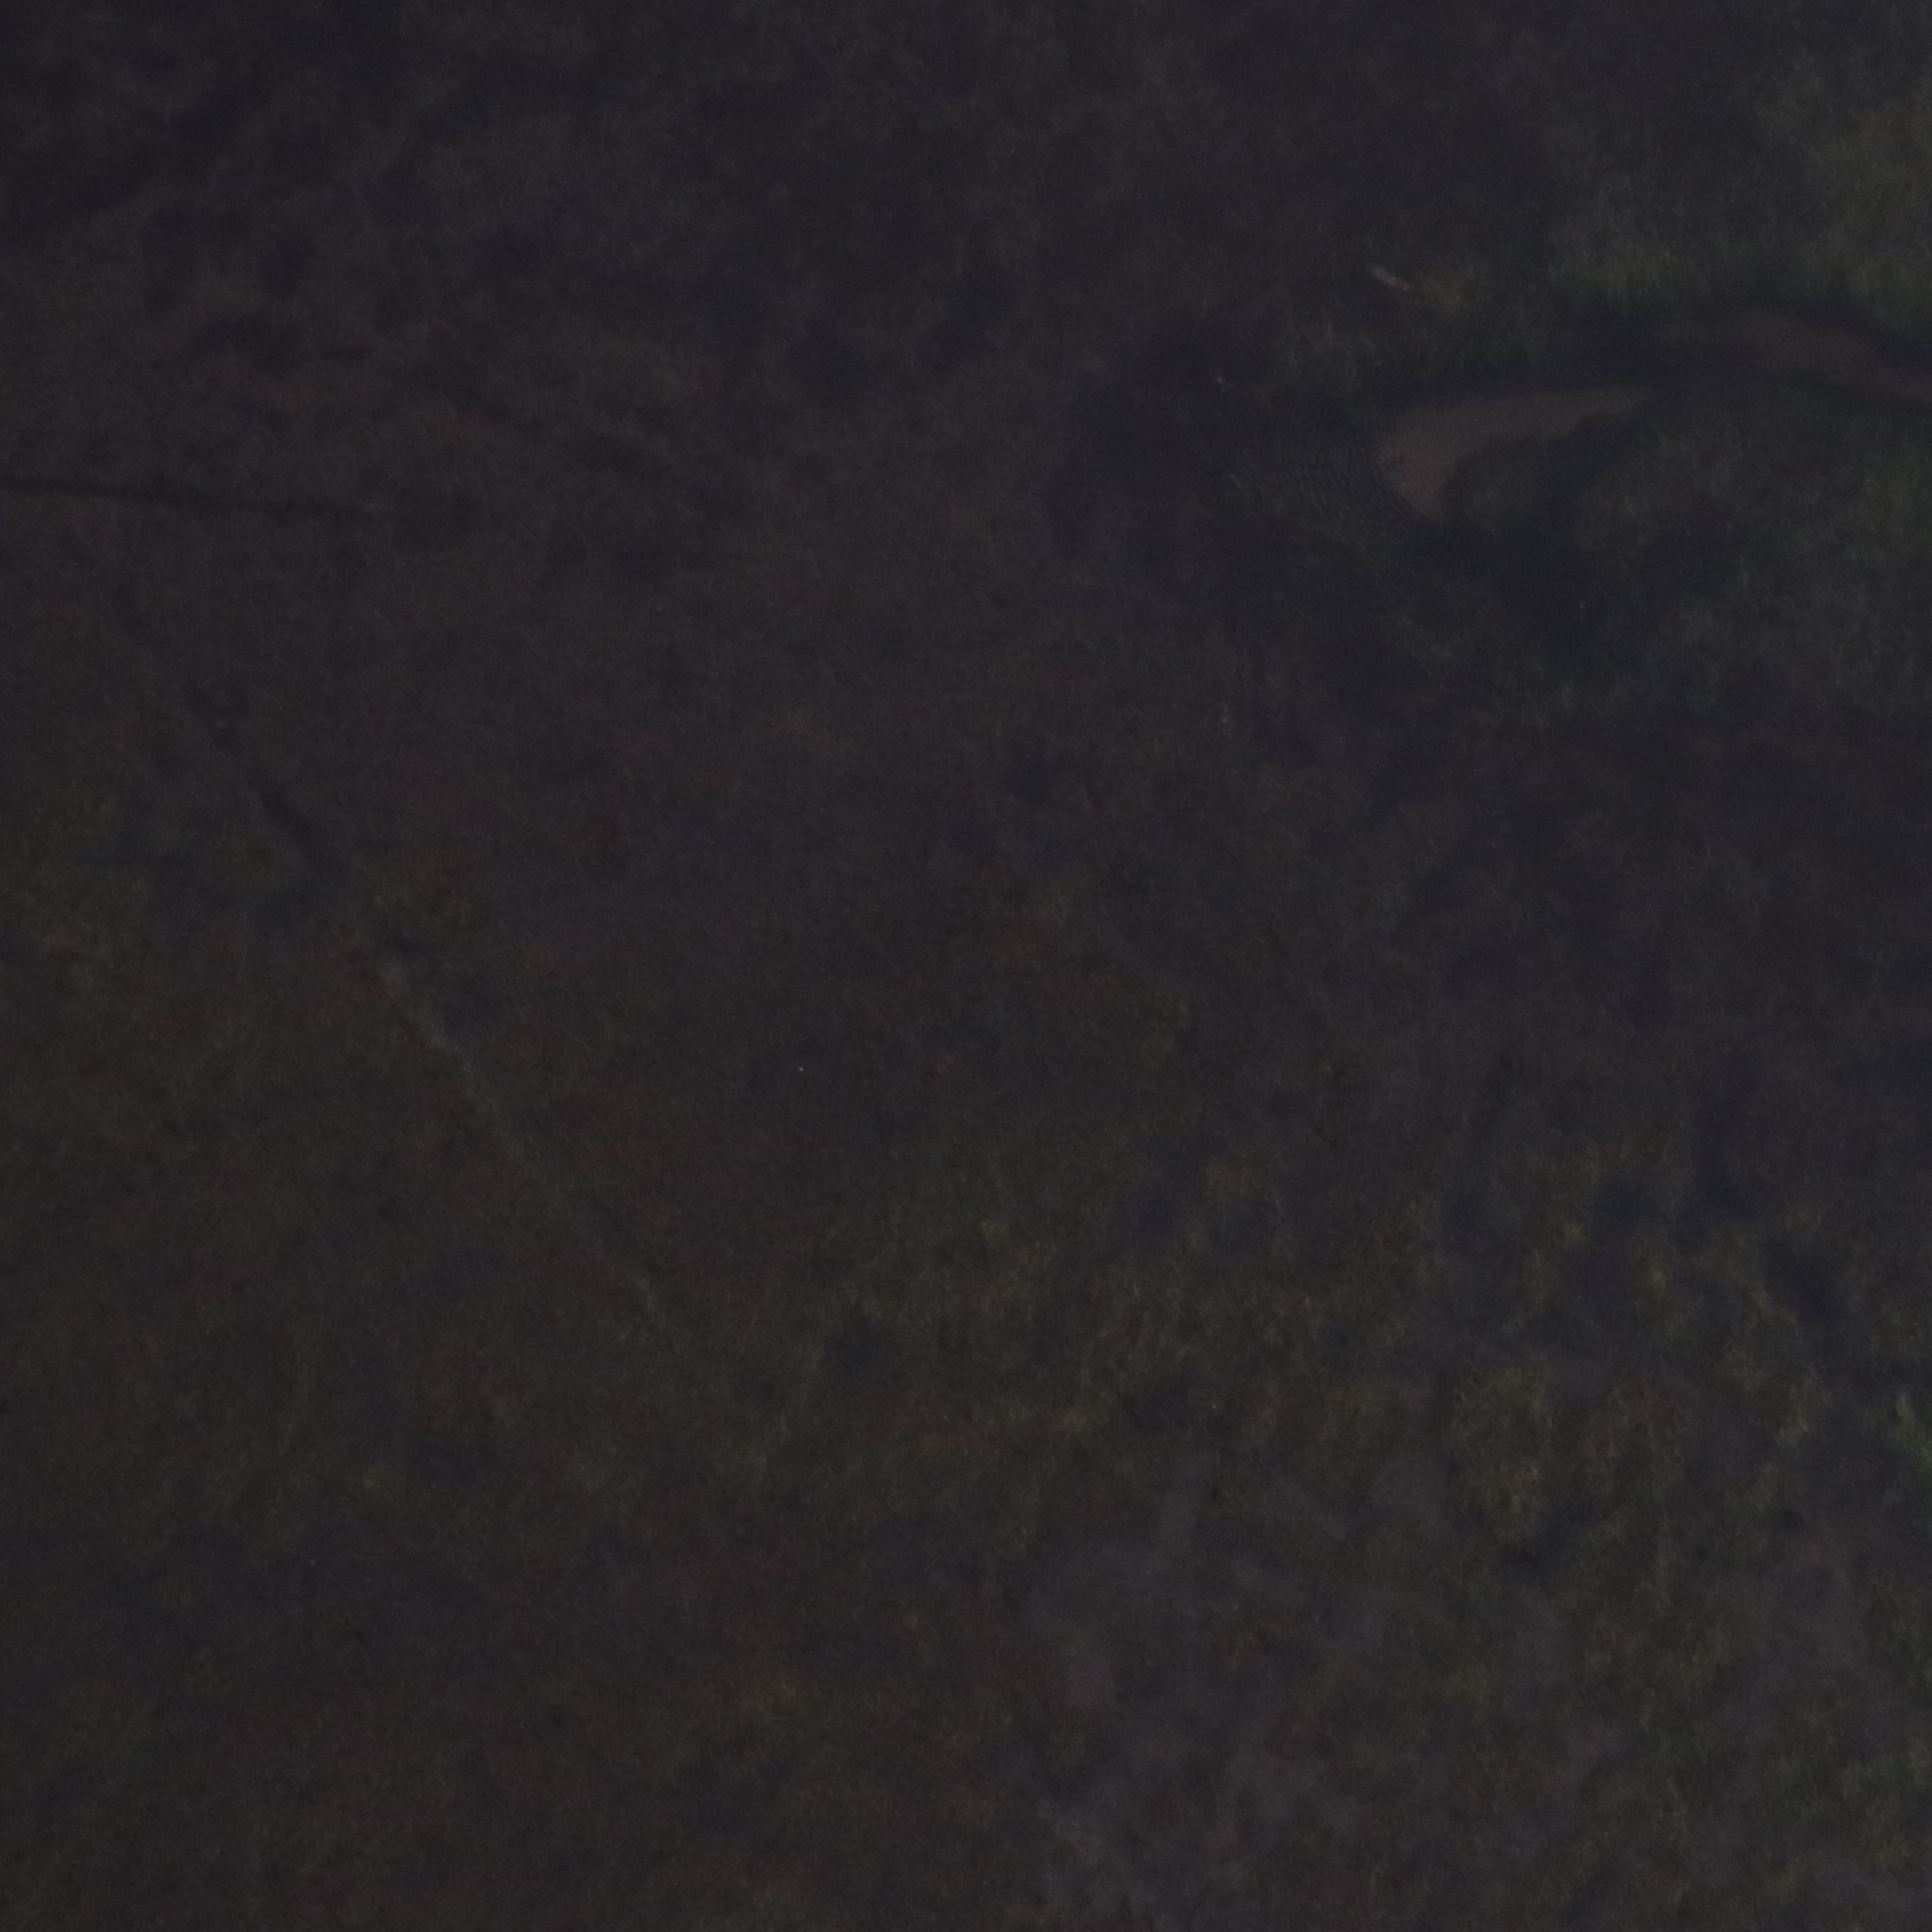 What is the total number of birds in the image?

0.